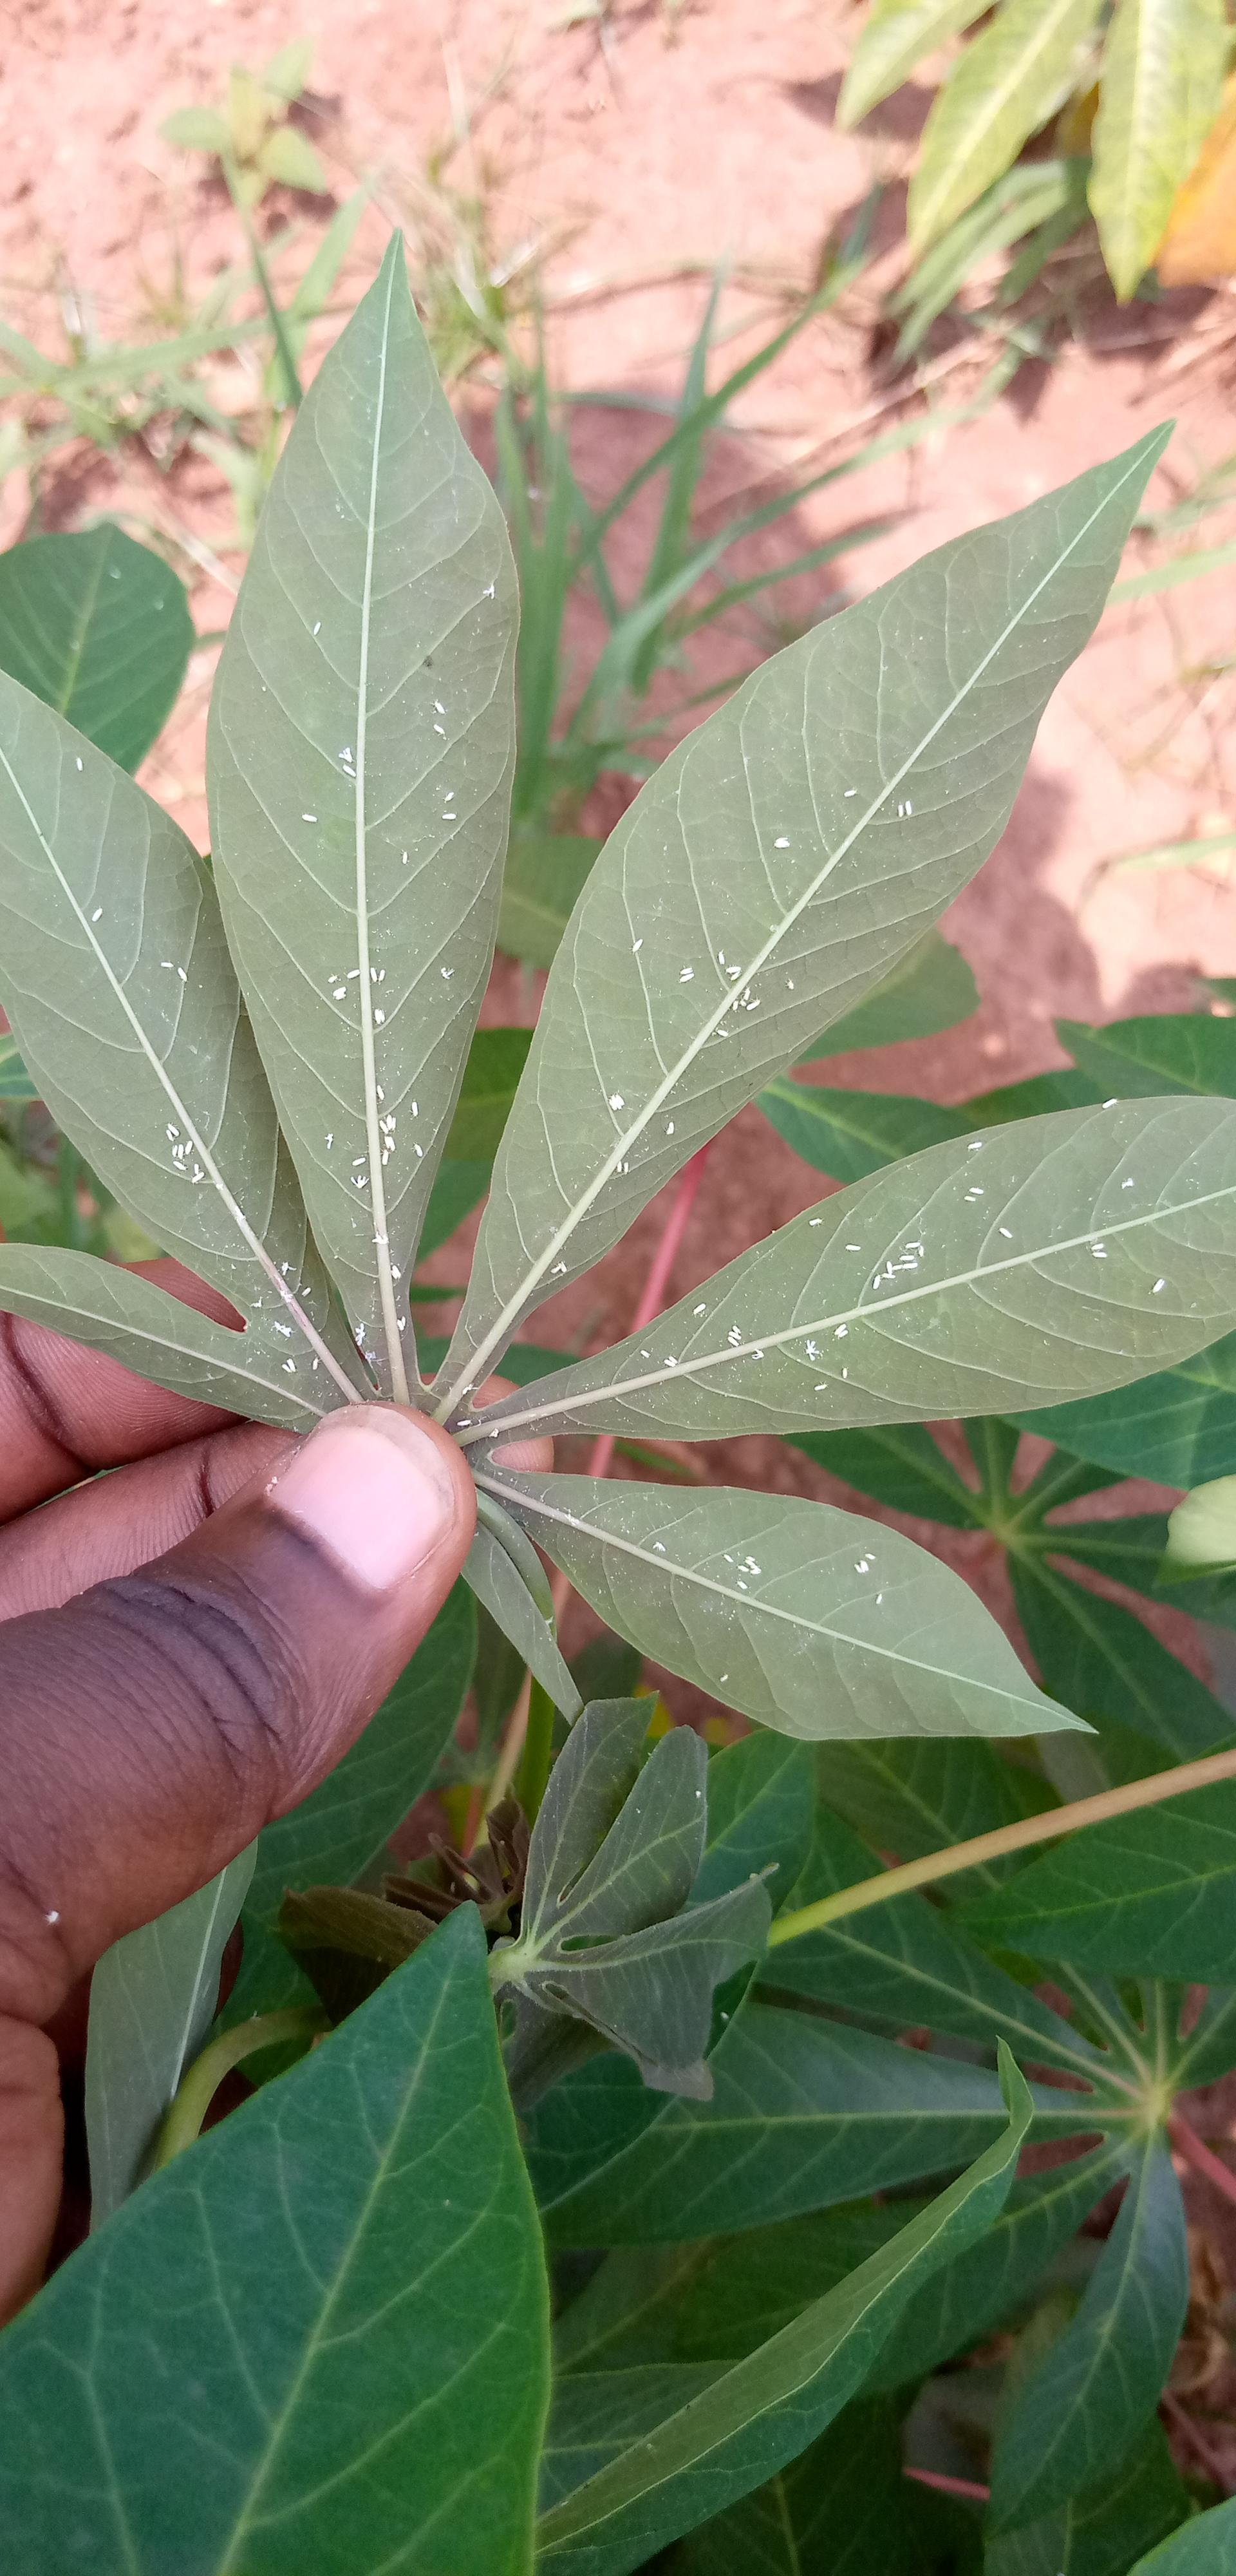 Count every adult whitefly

128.